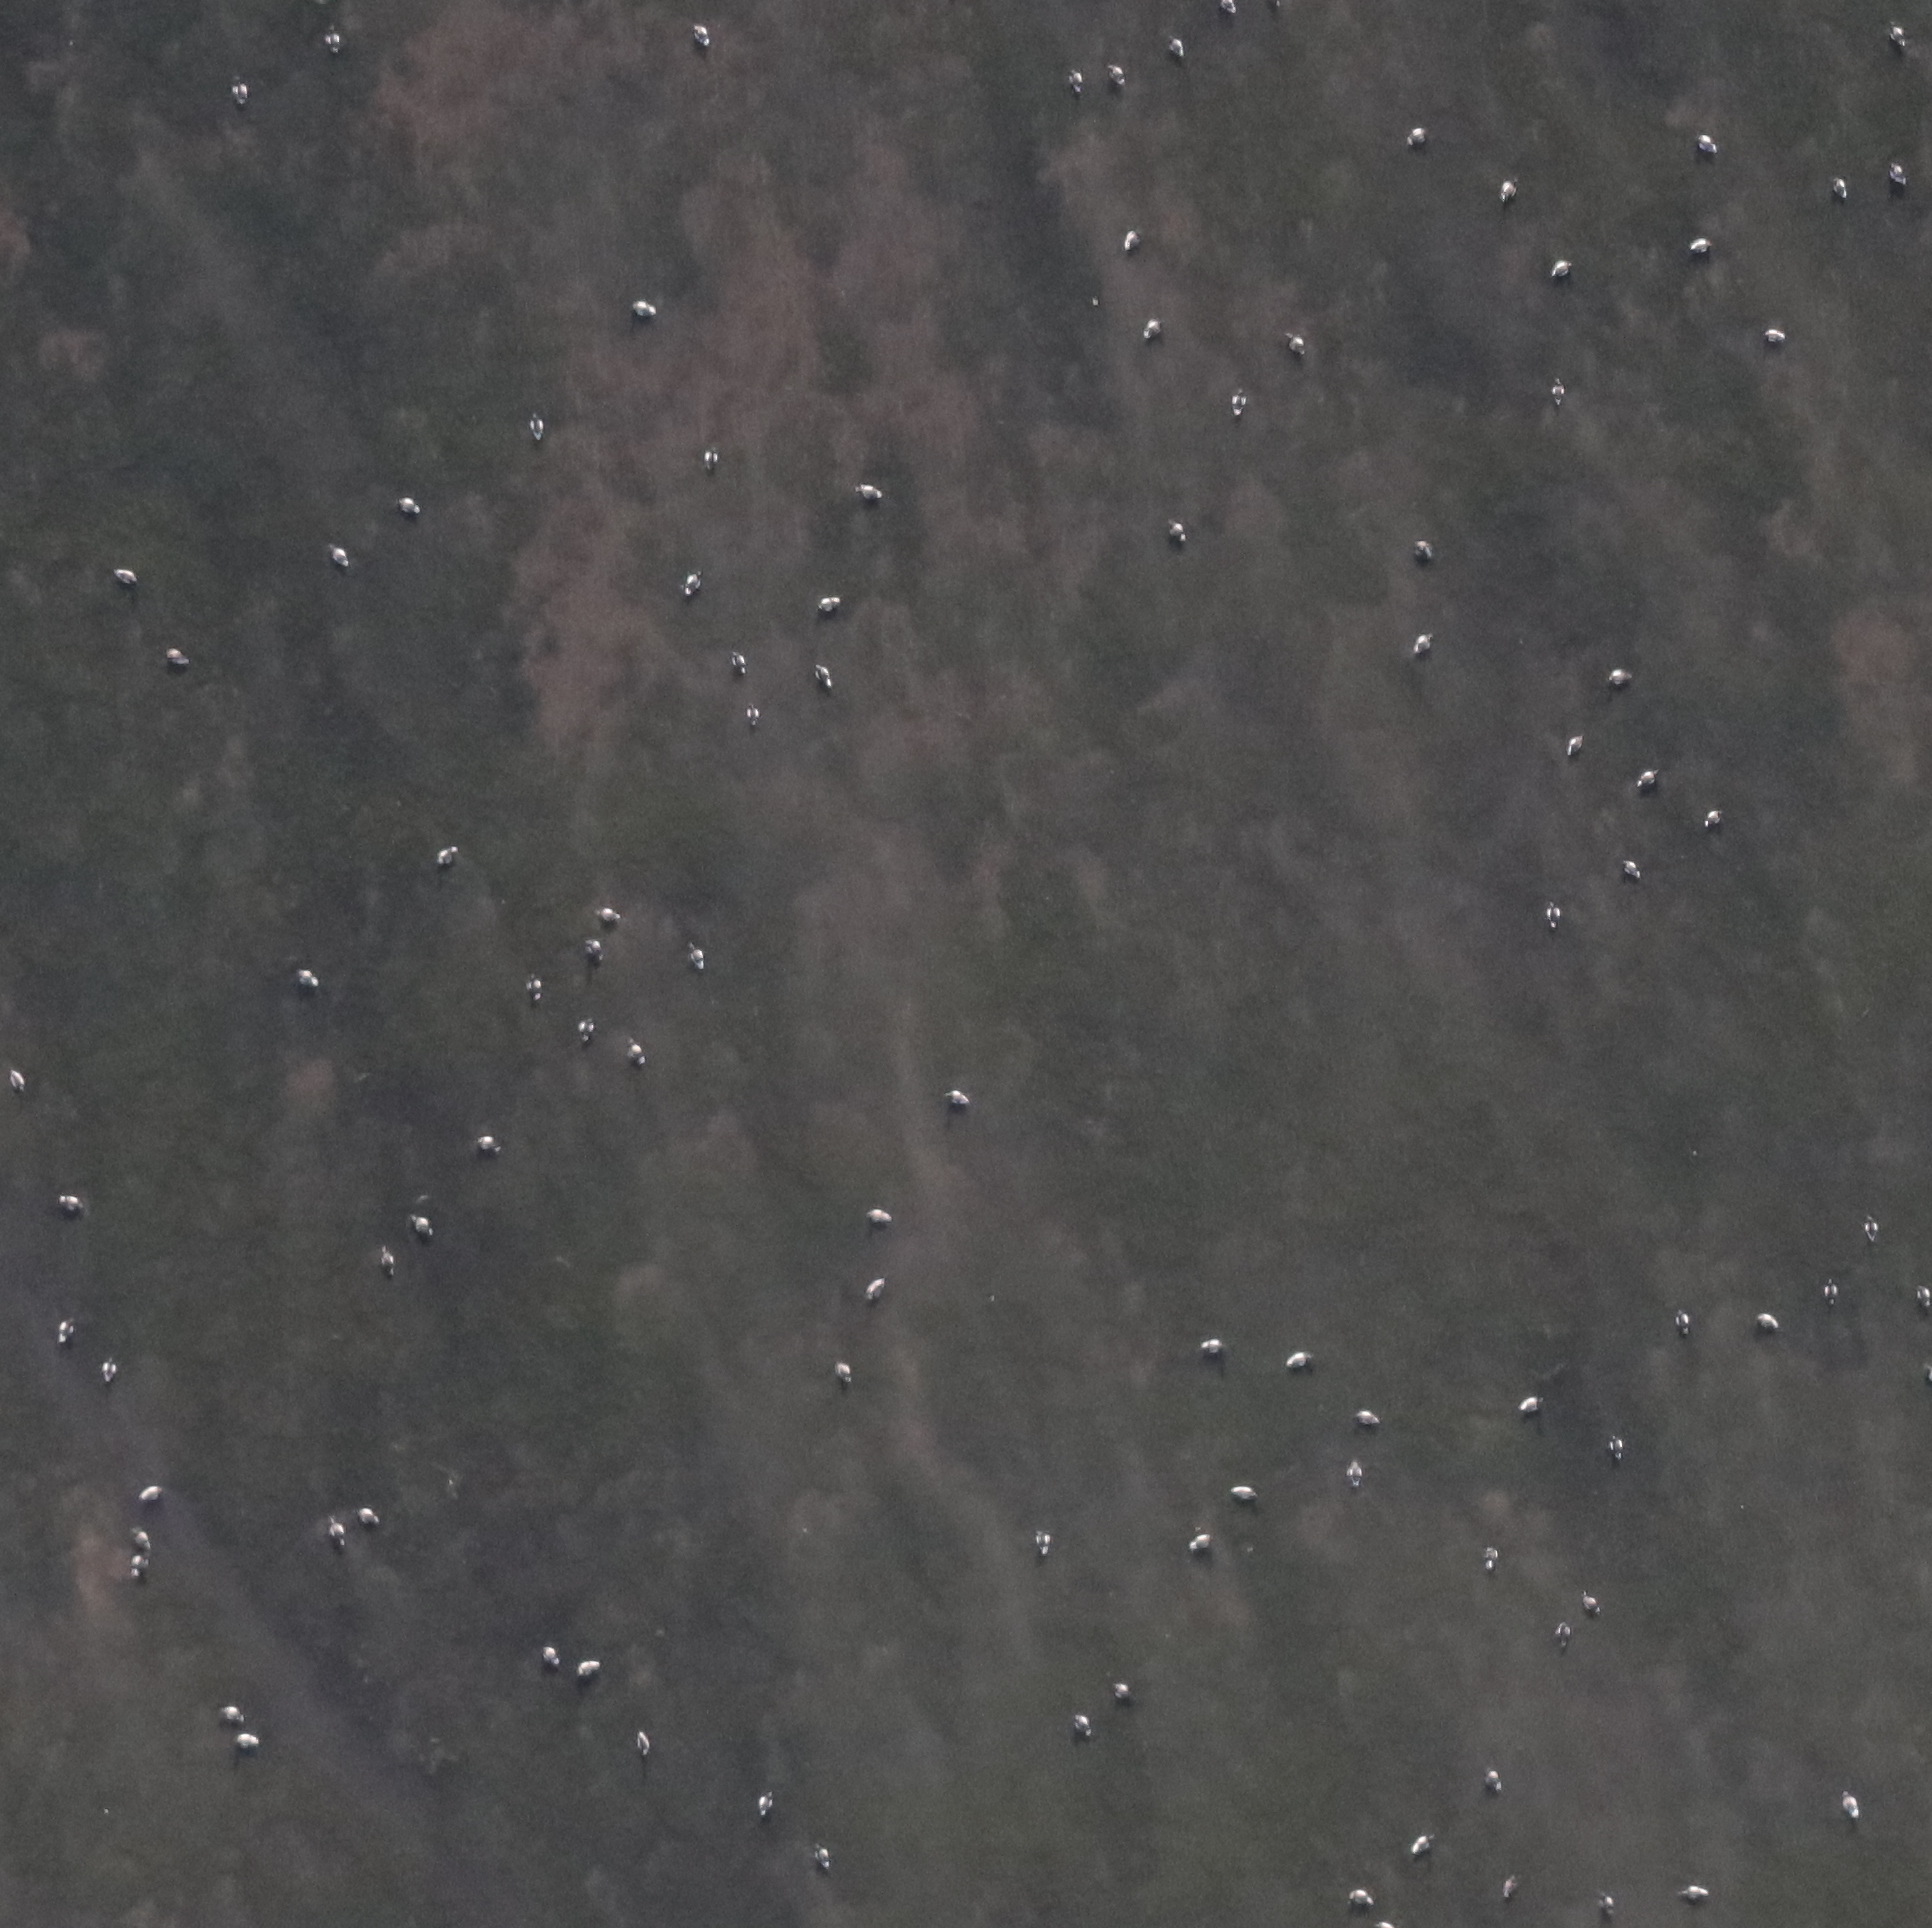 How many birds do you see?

100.